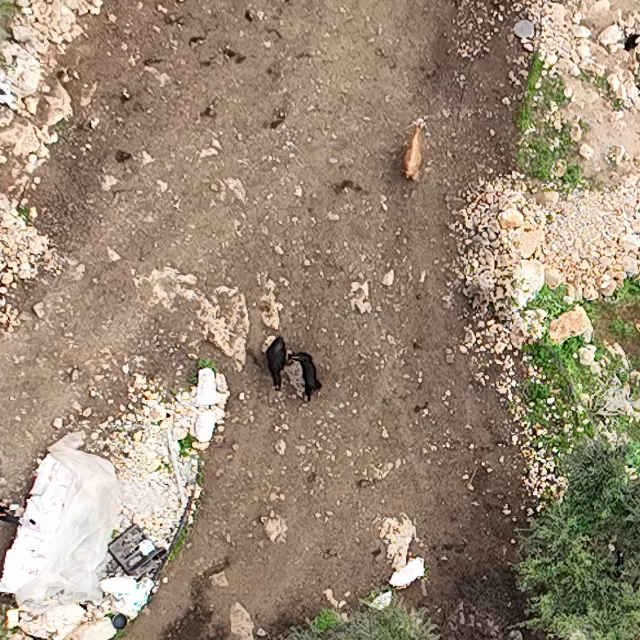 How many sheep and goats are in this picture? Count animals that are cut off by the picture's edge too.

1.